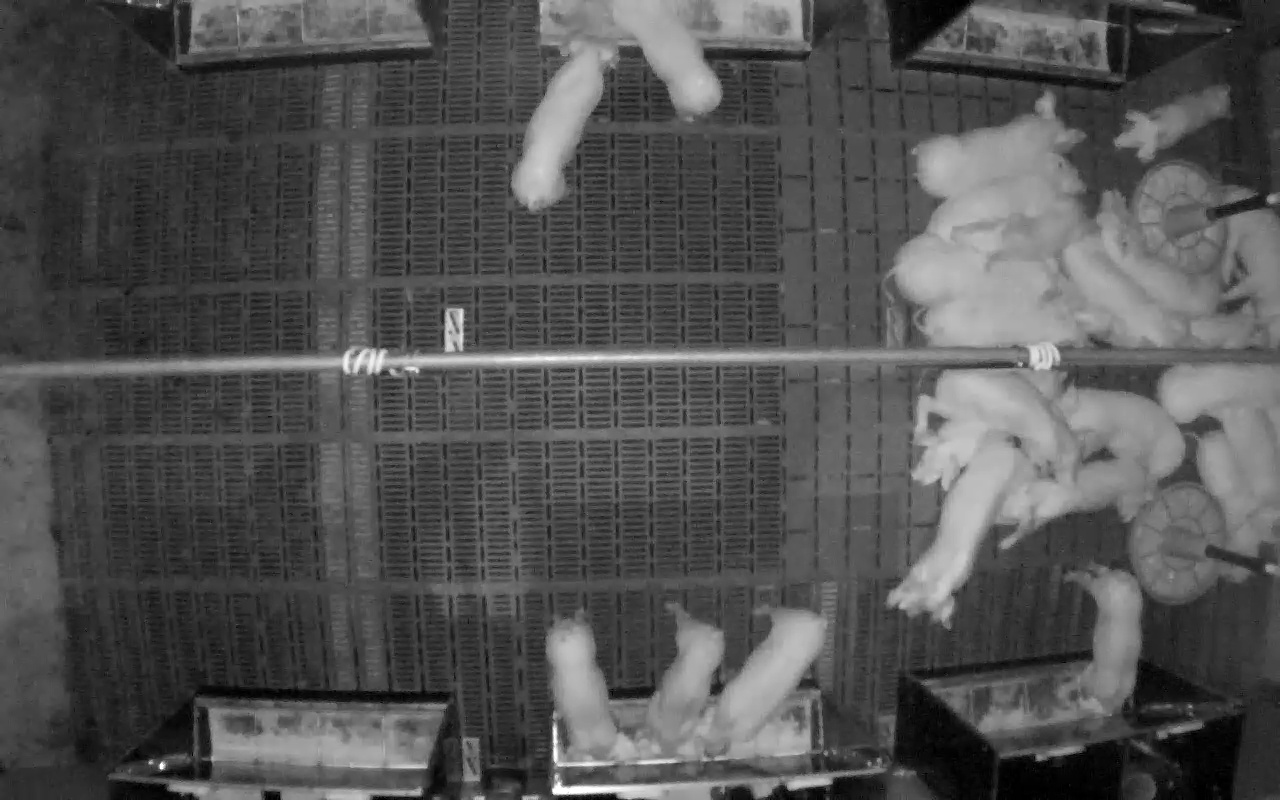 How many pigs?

24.